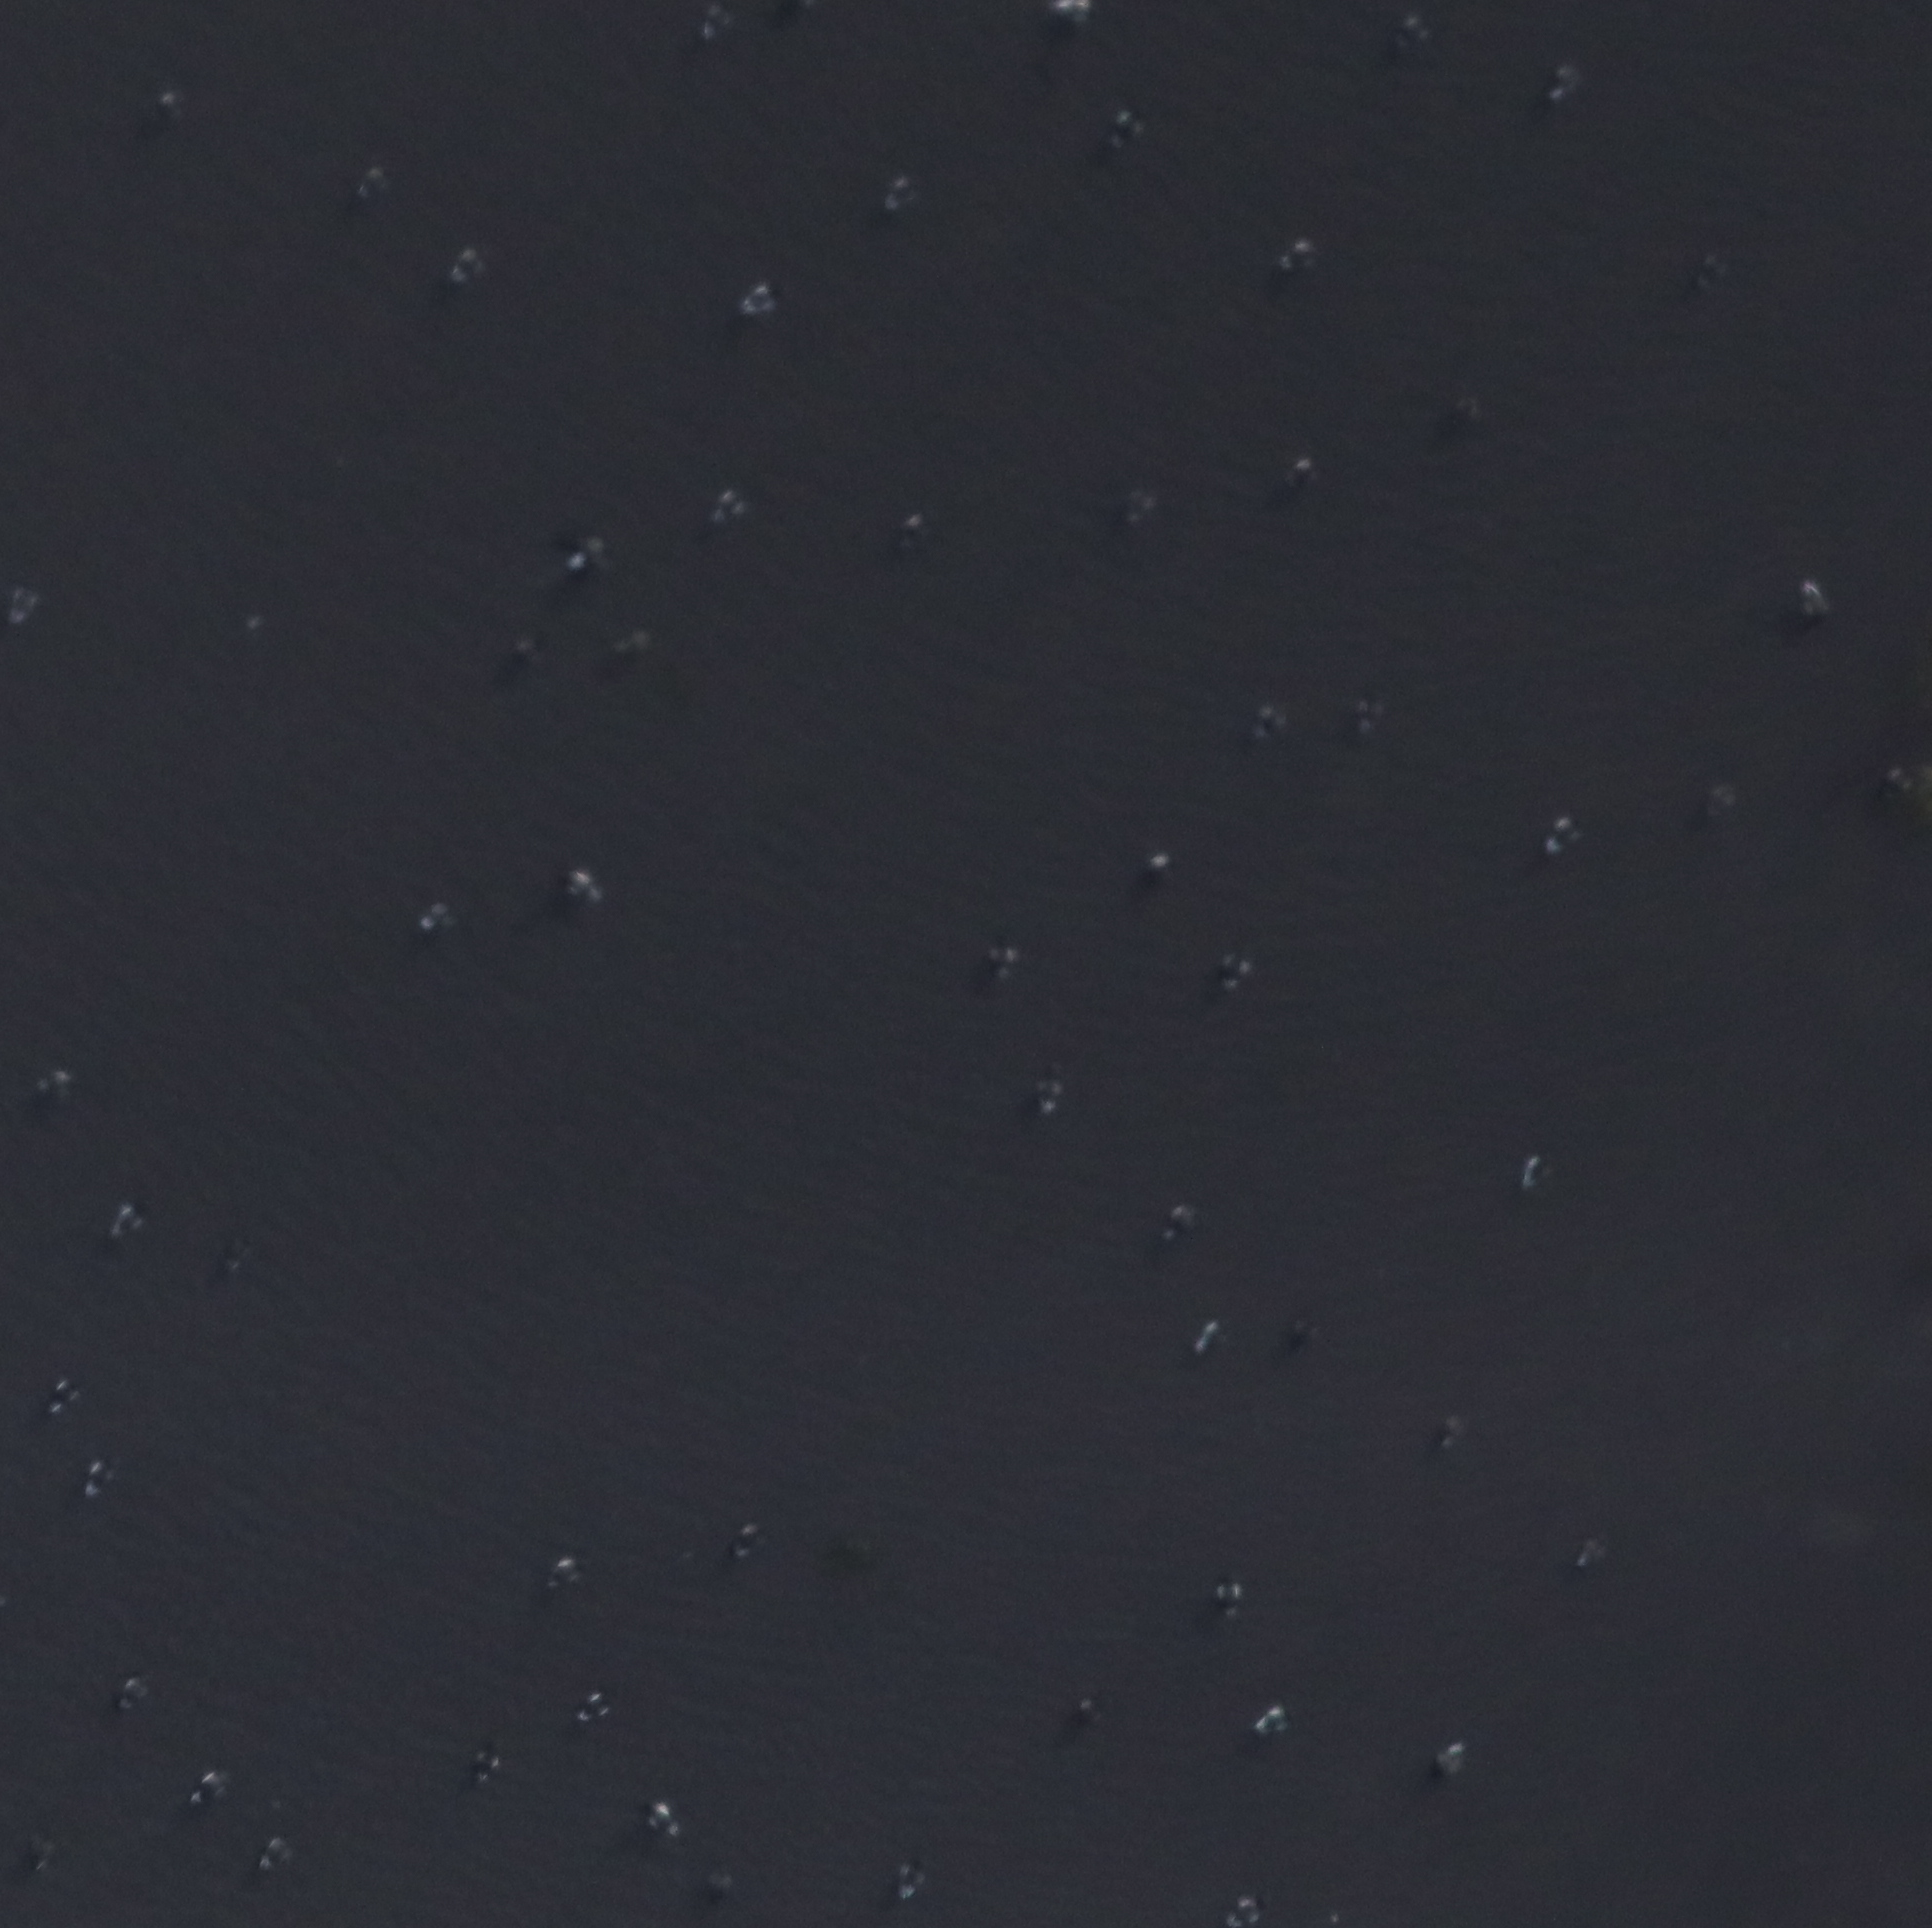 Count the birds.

60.